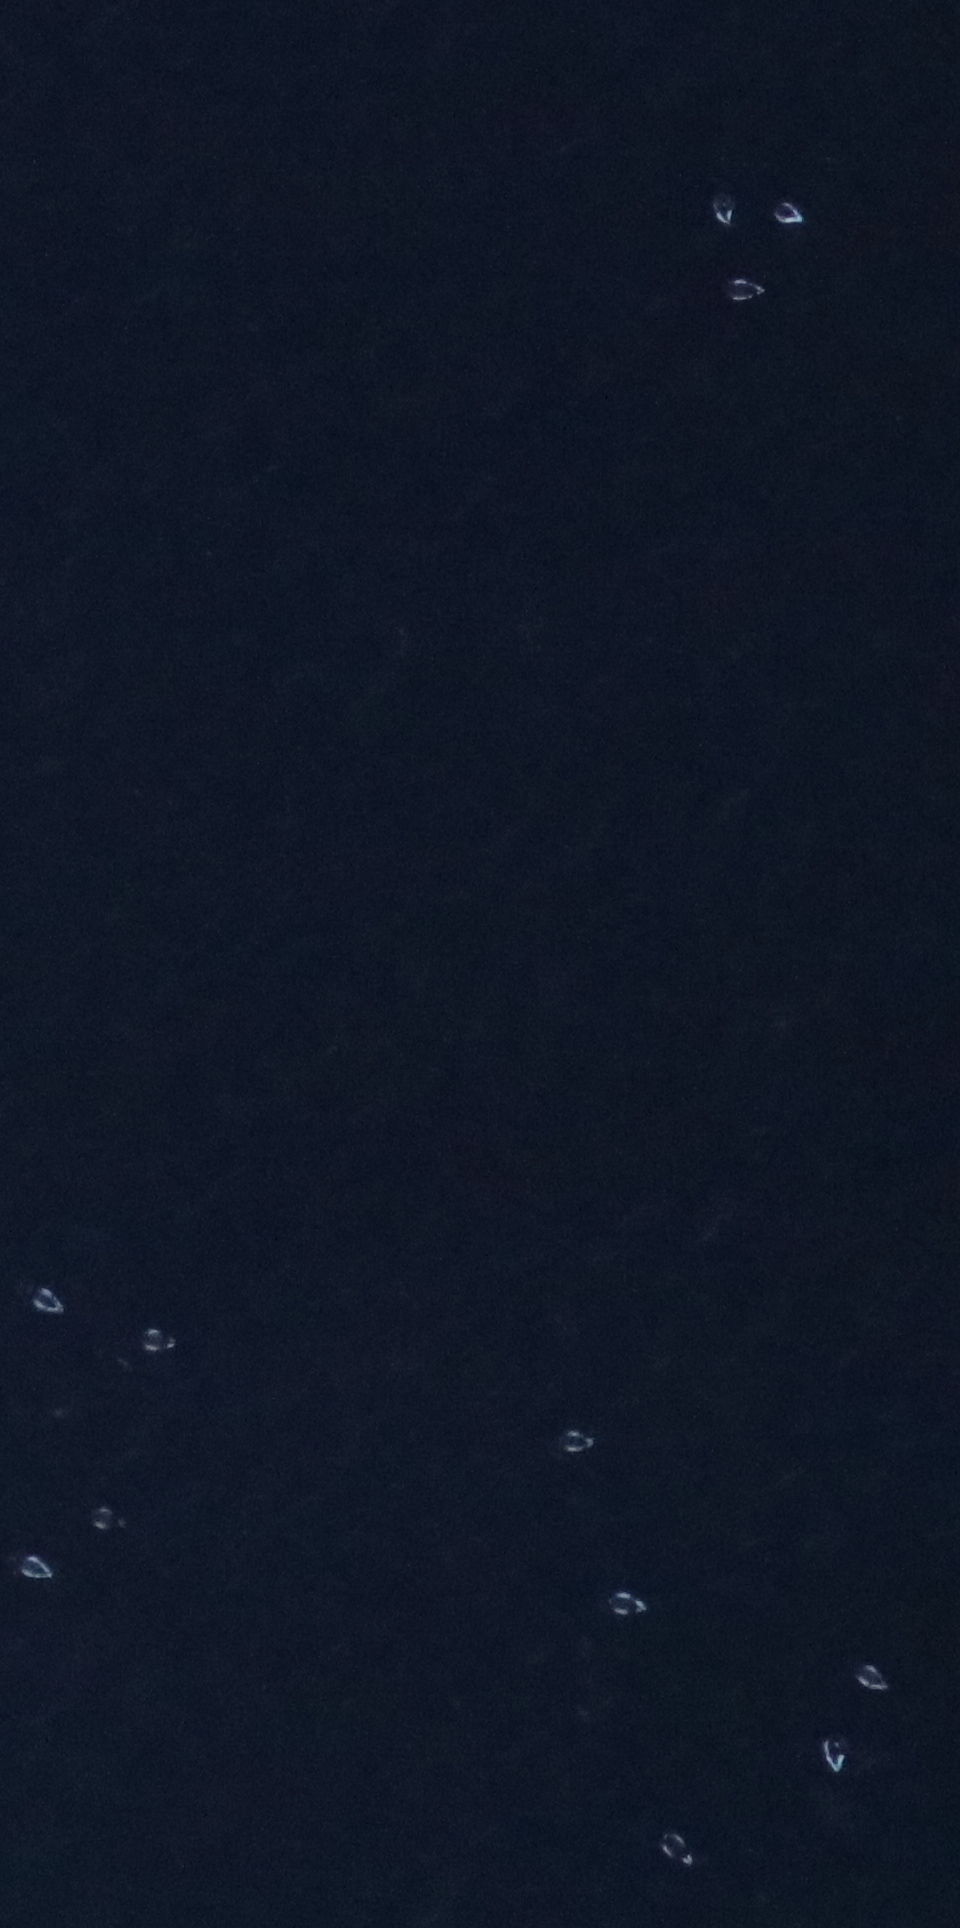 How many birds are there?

12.